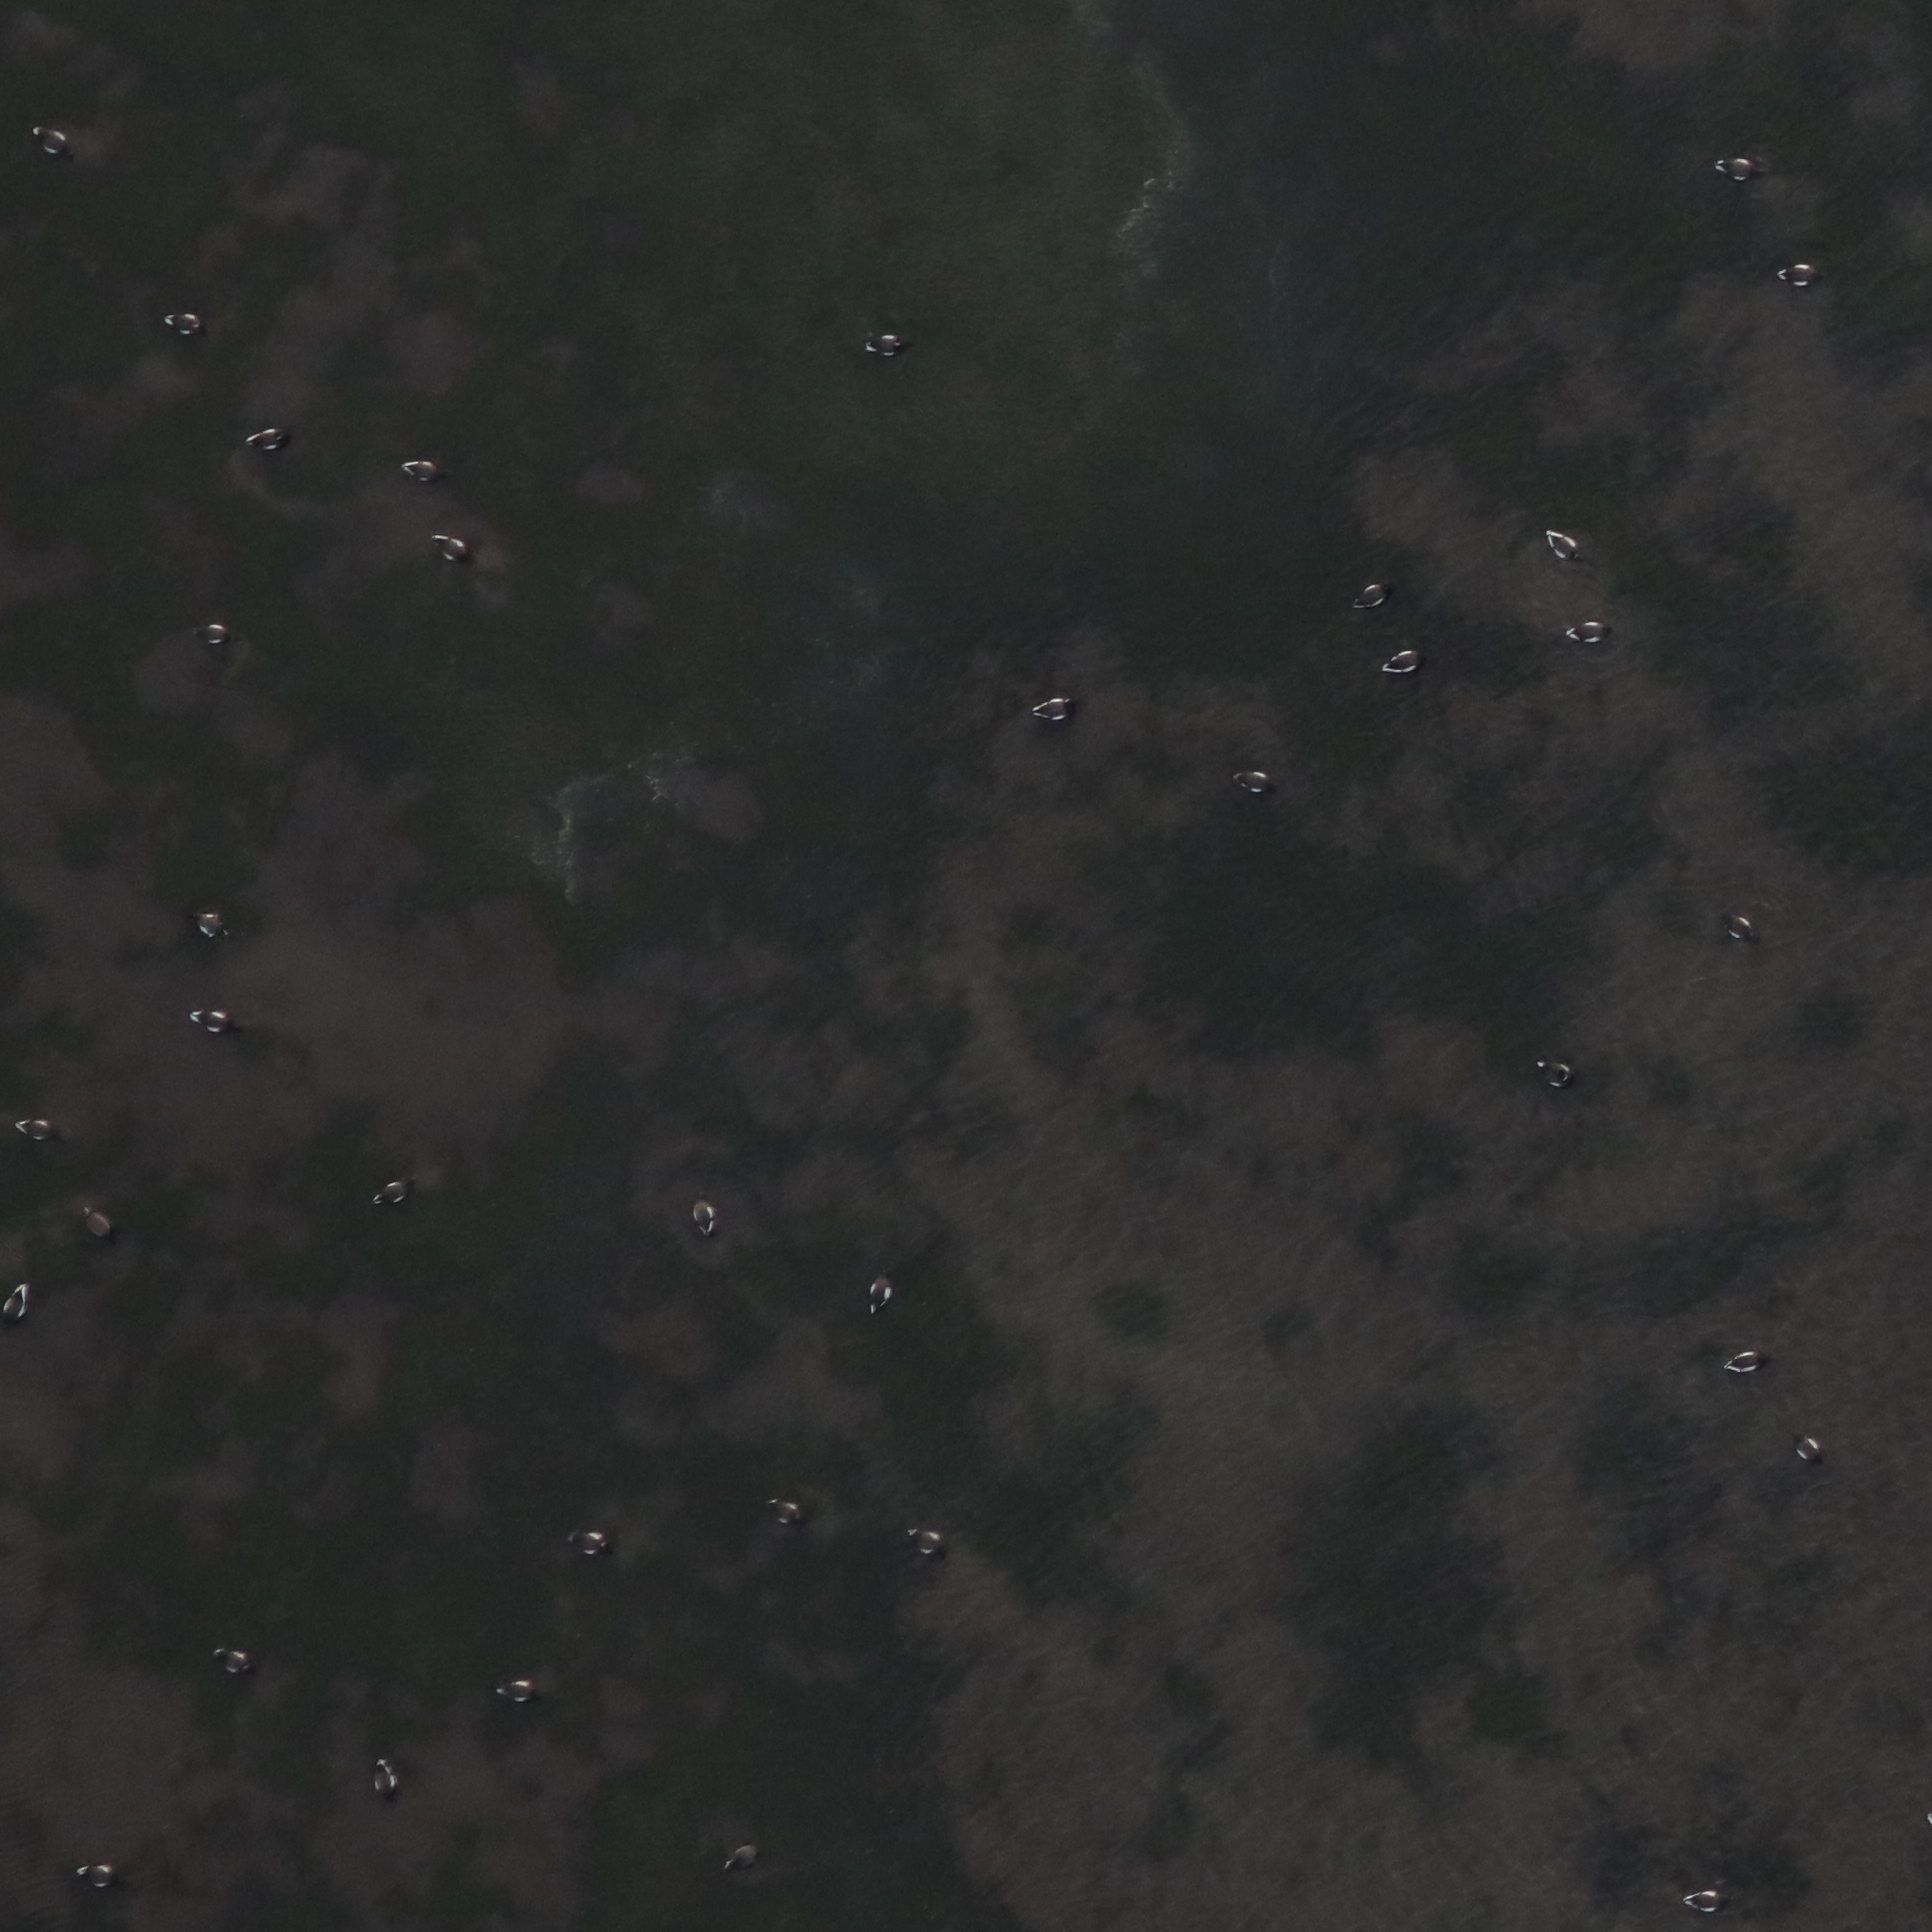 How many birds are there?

36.